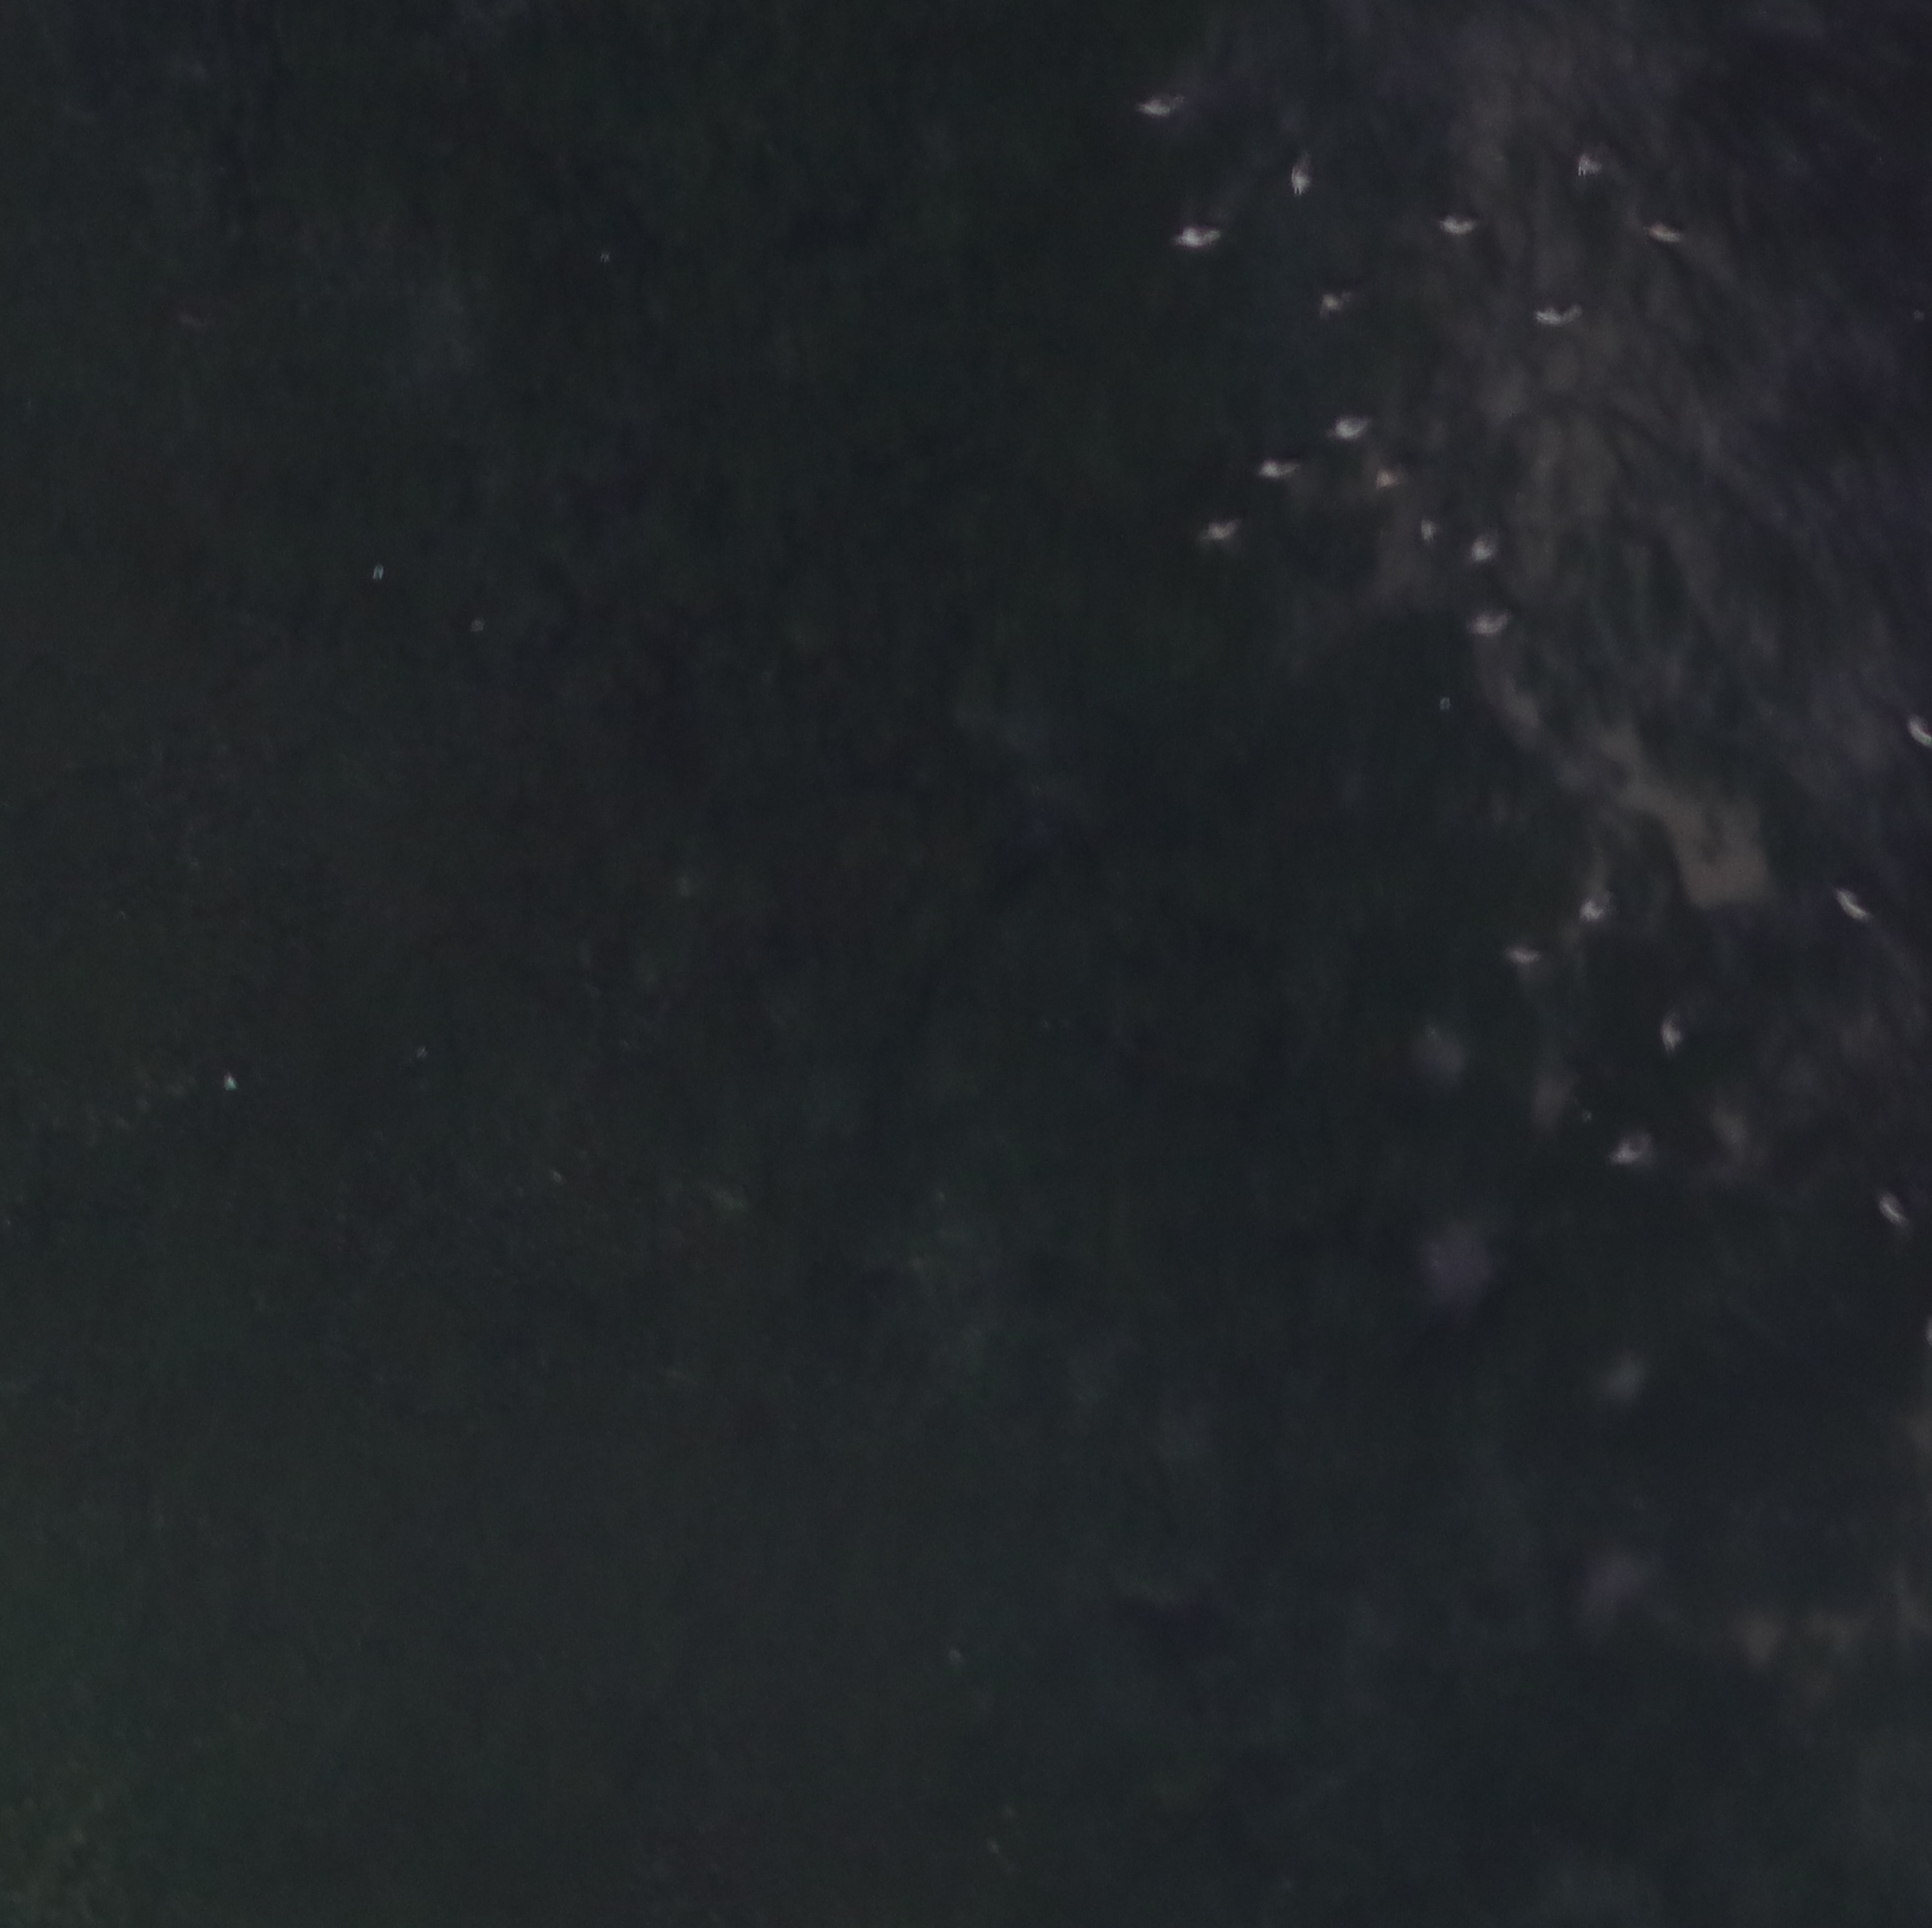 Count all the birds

22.